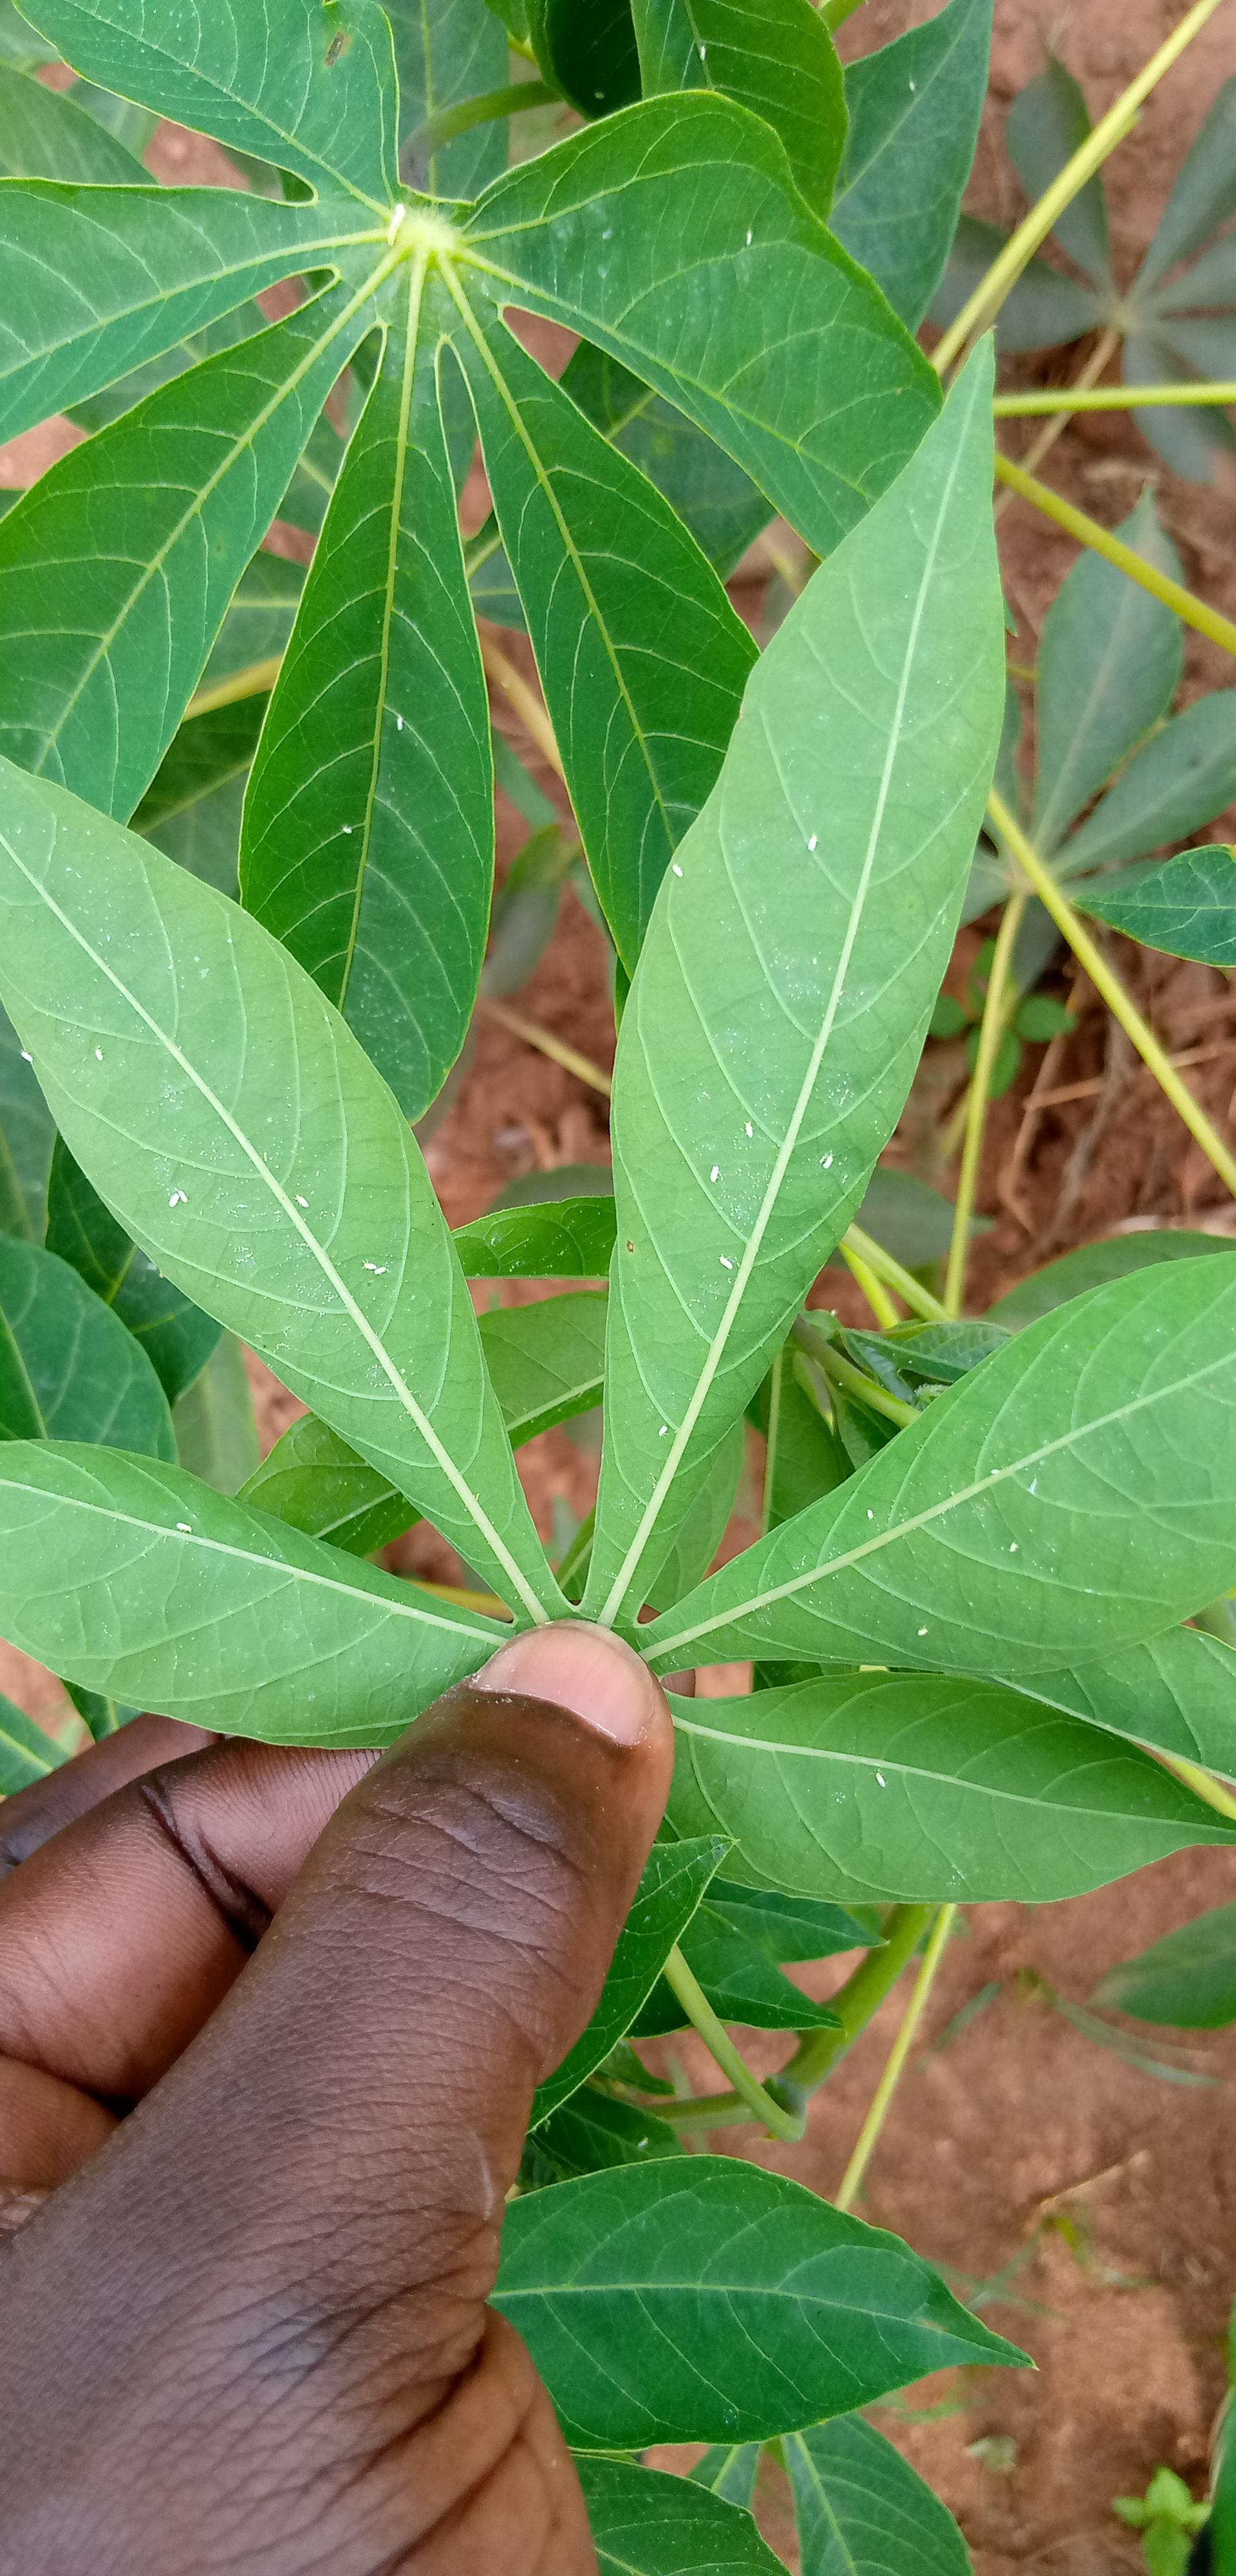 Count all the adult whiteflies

24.